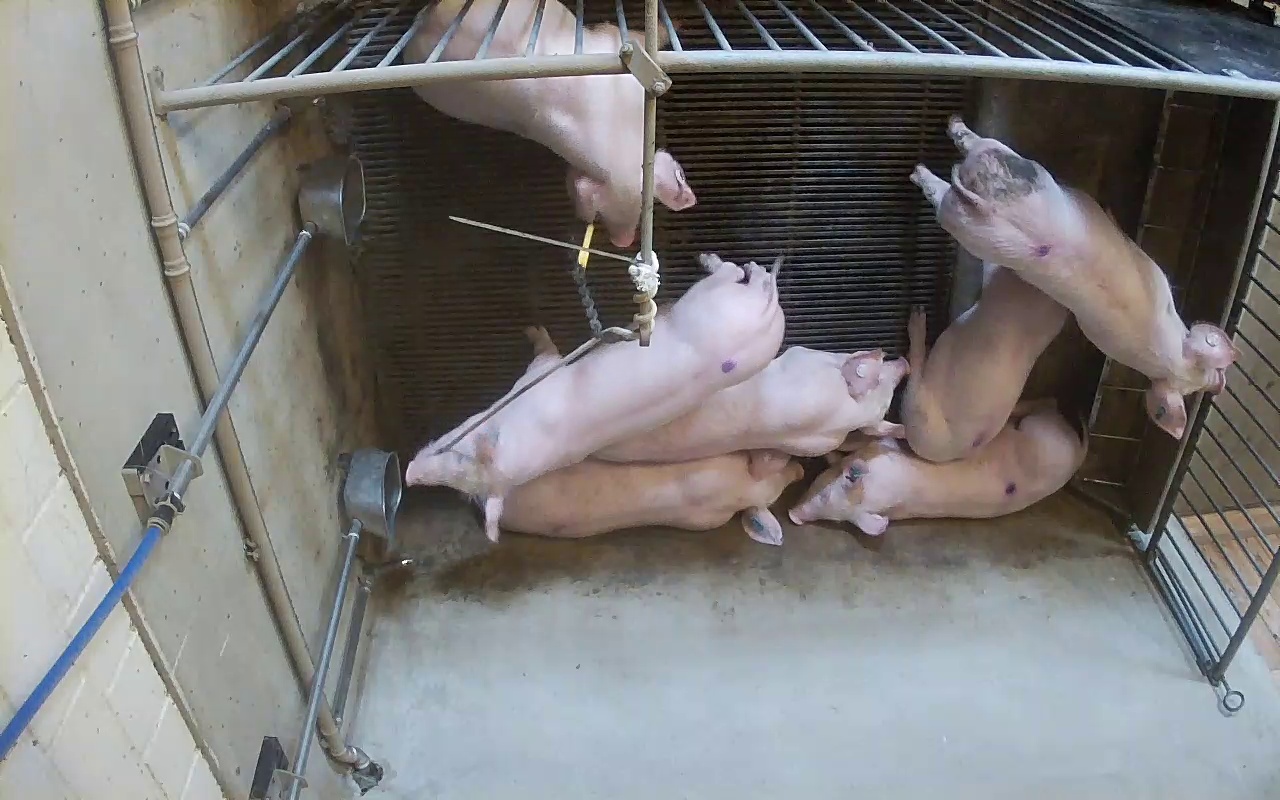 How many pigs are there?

7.